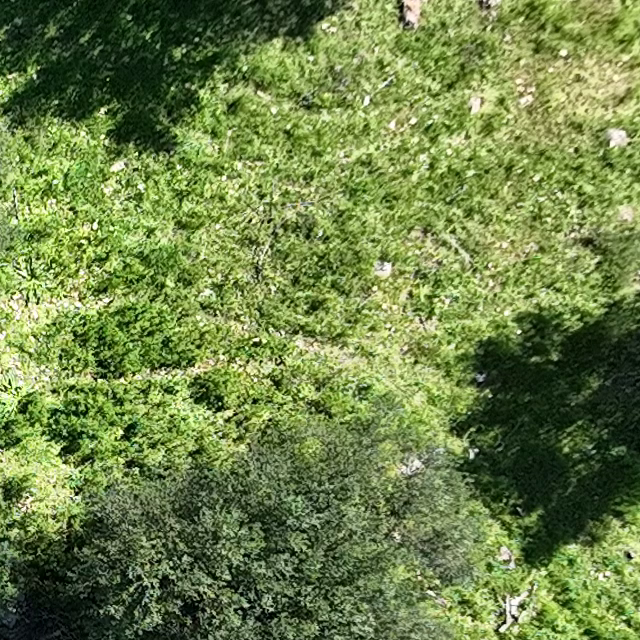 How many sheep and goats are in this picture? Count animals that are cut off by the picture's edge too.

1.